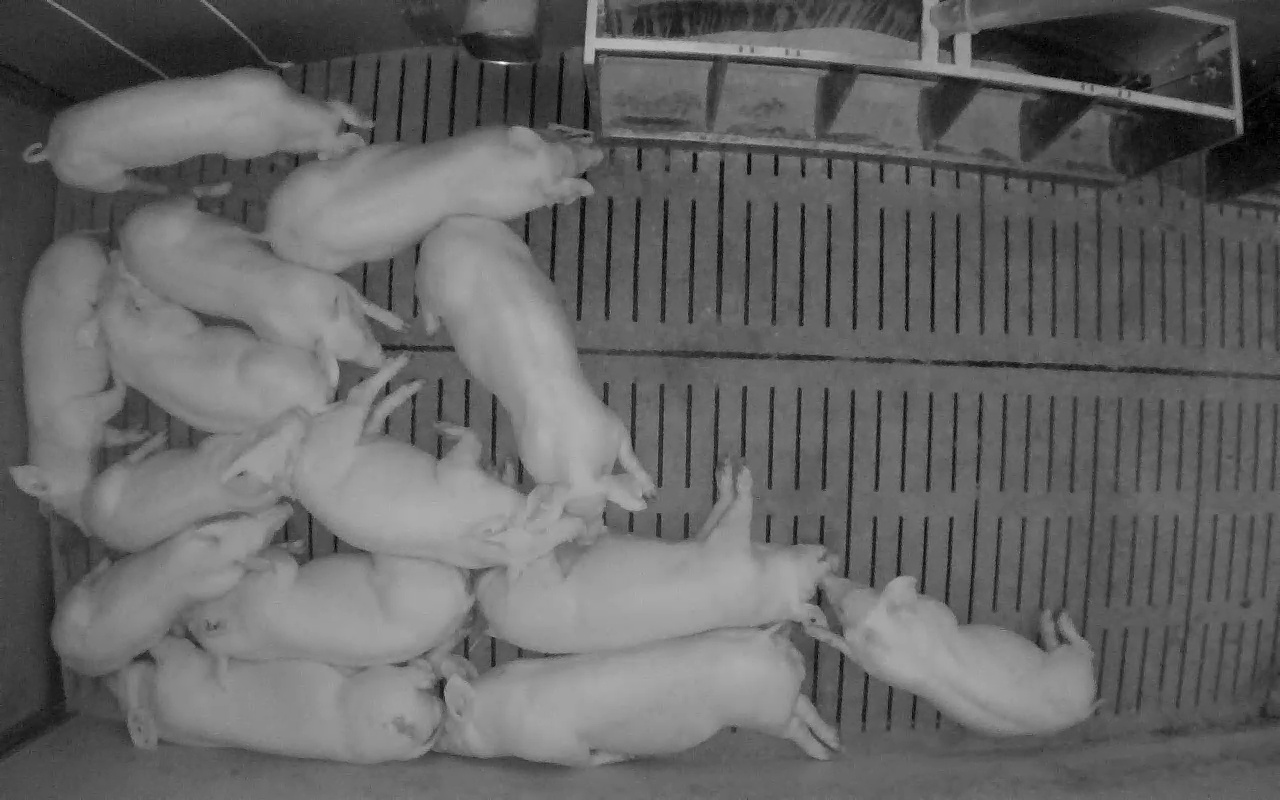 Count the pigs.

14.